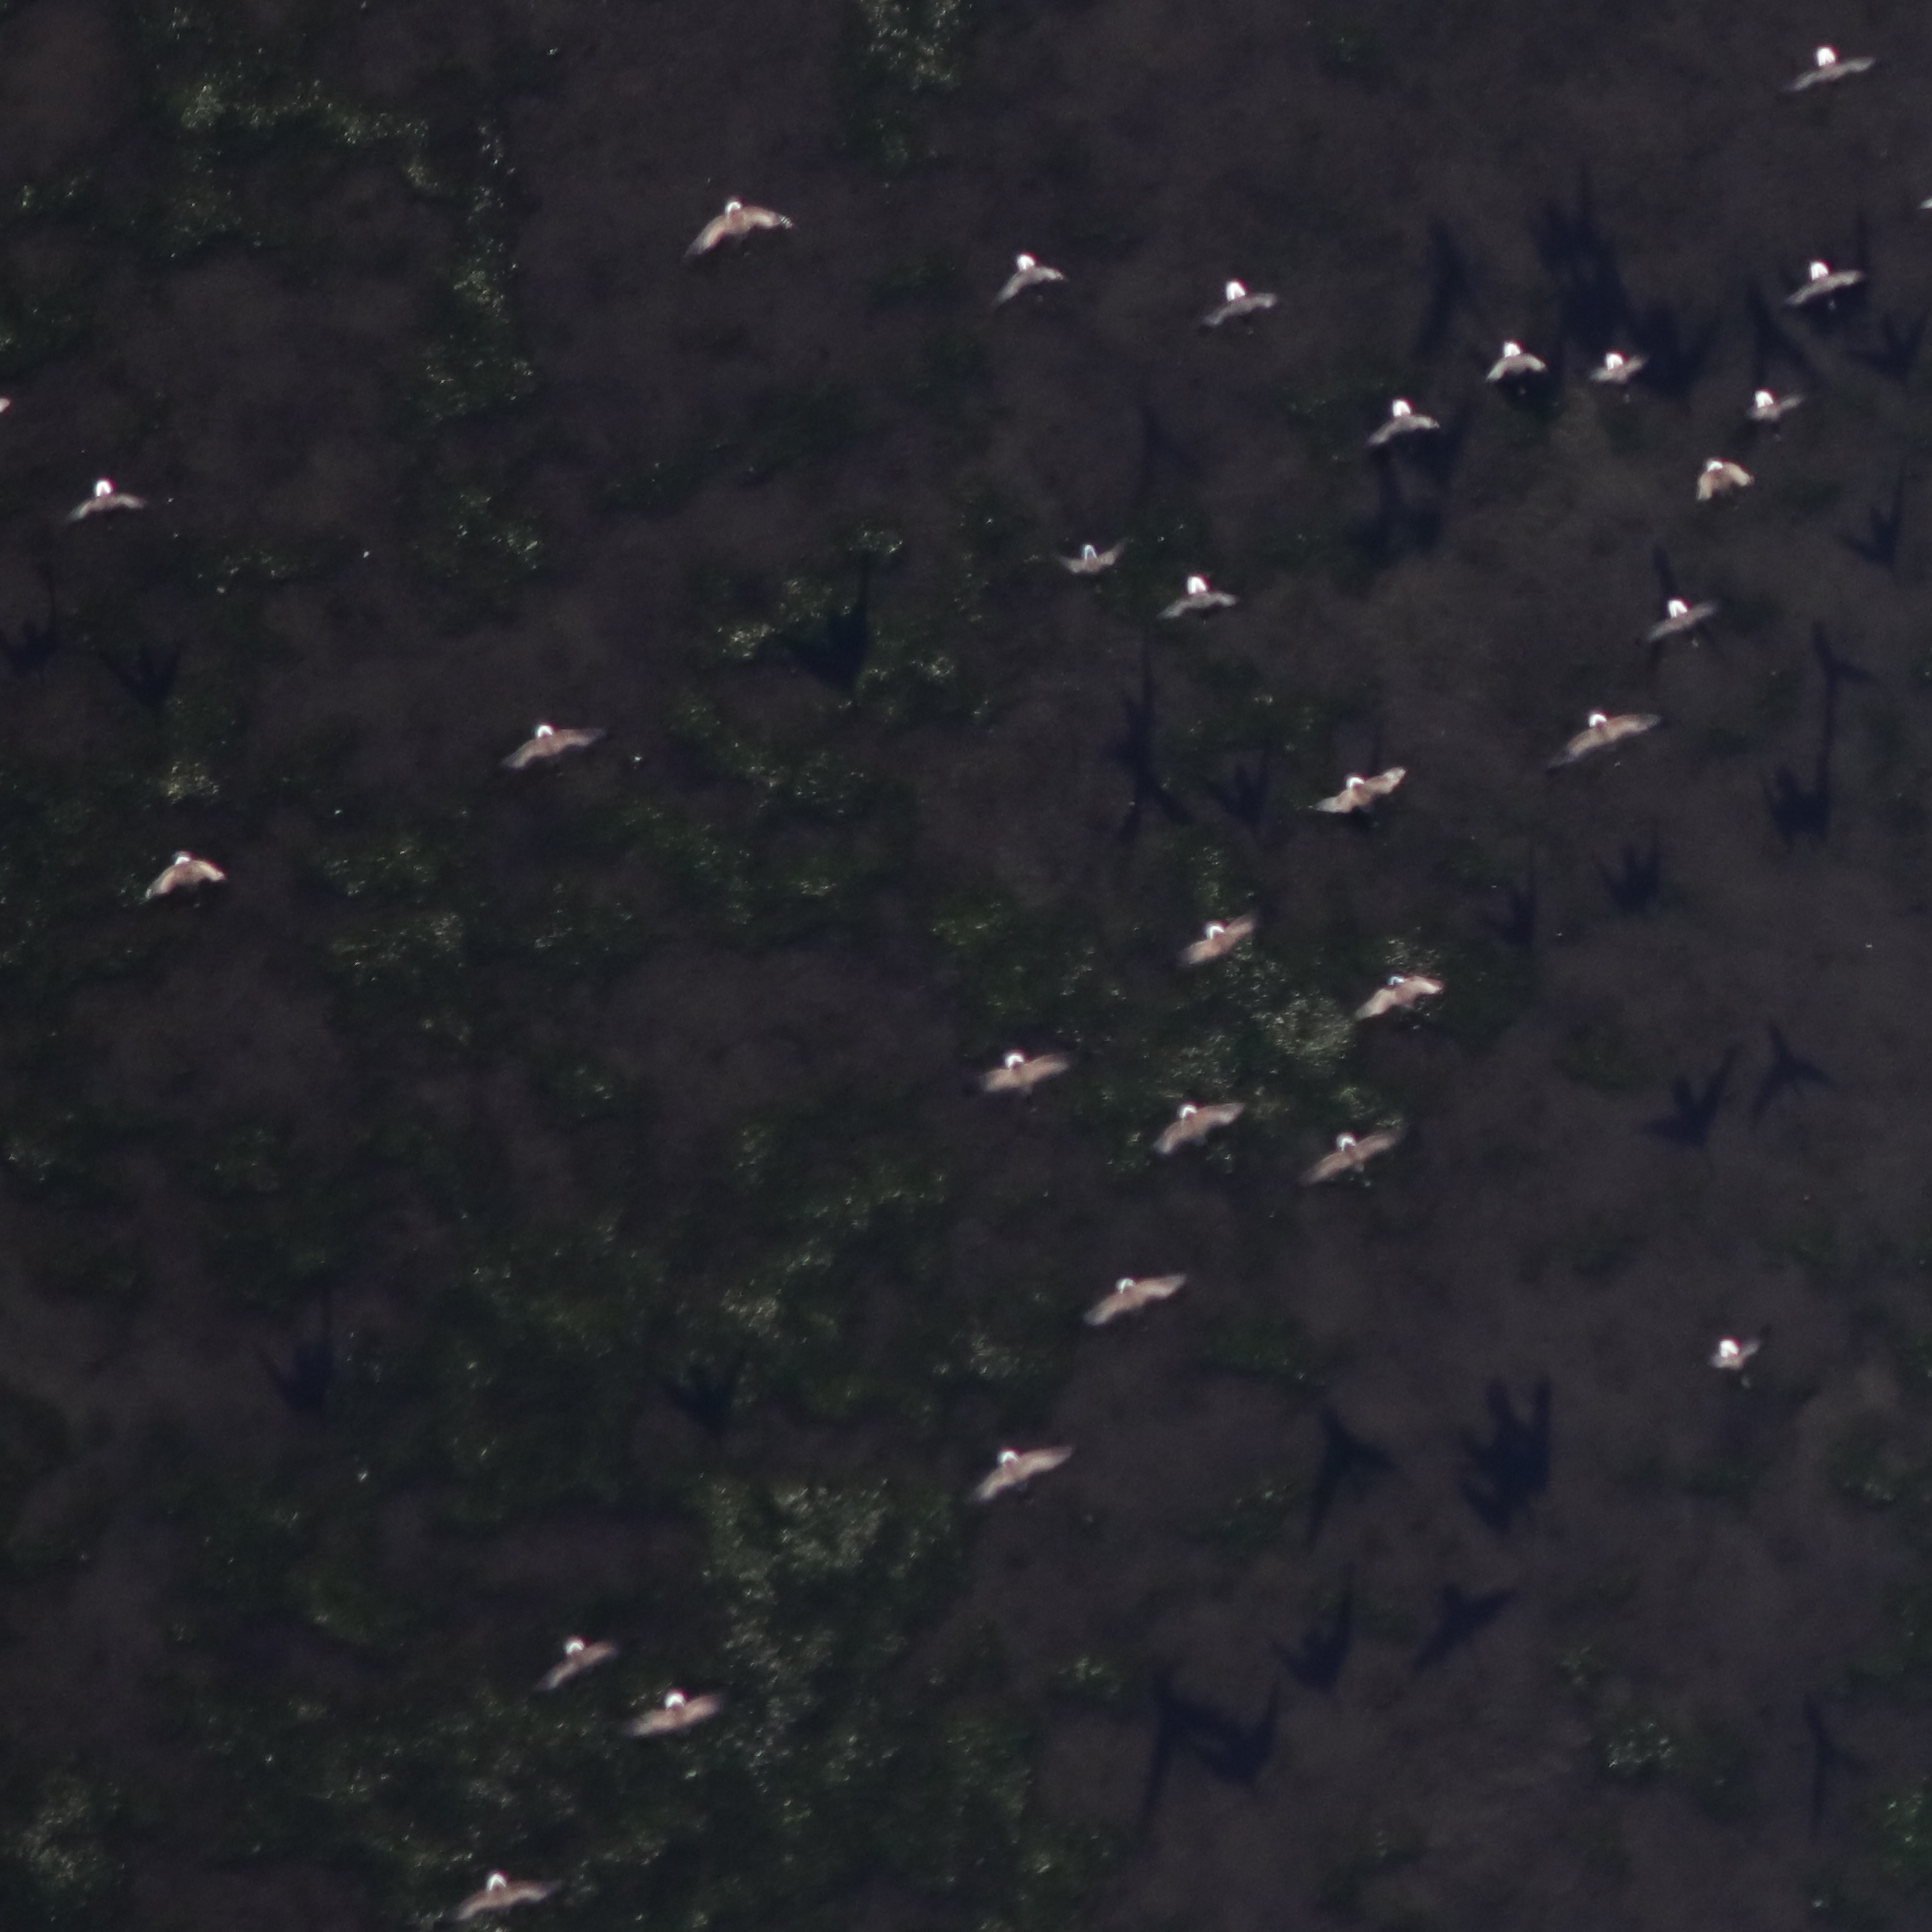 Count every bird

29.